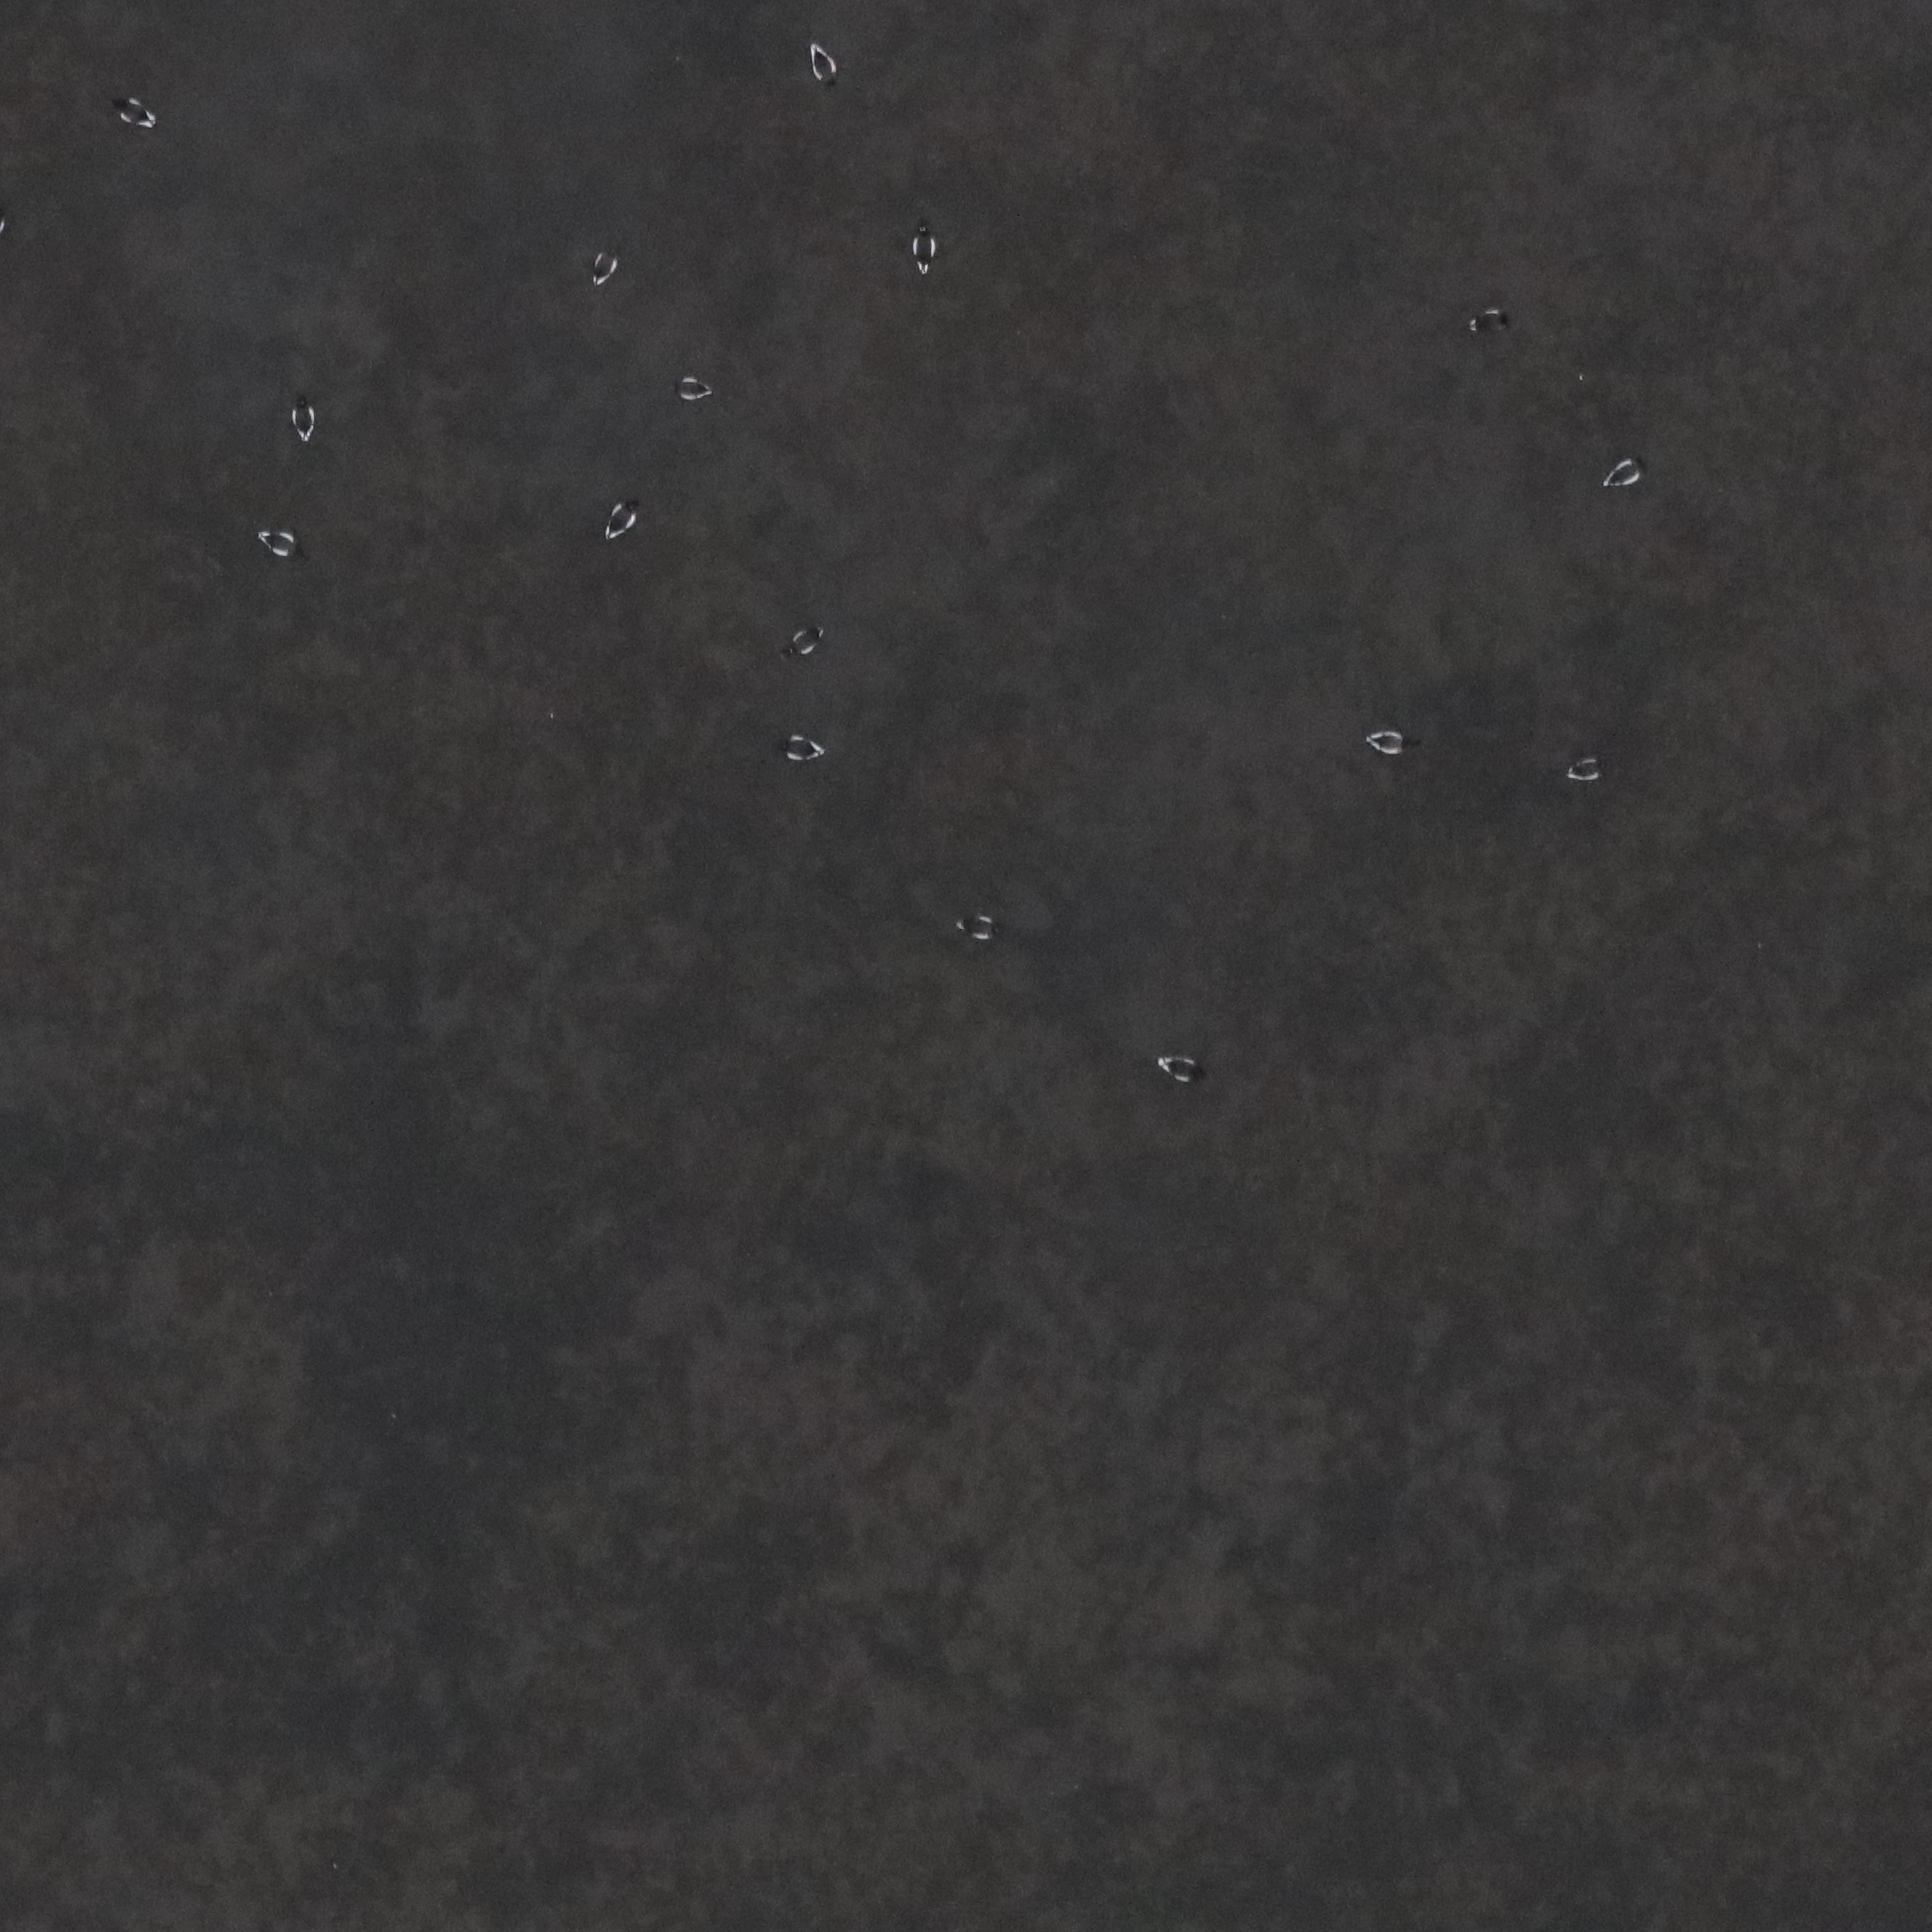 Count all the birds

16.